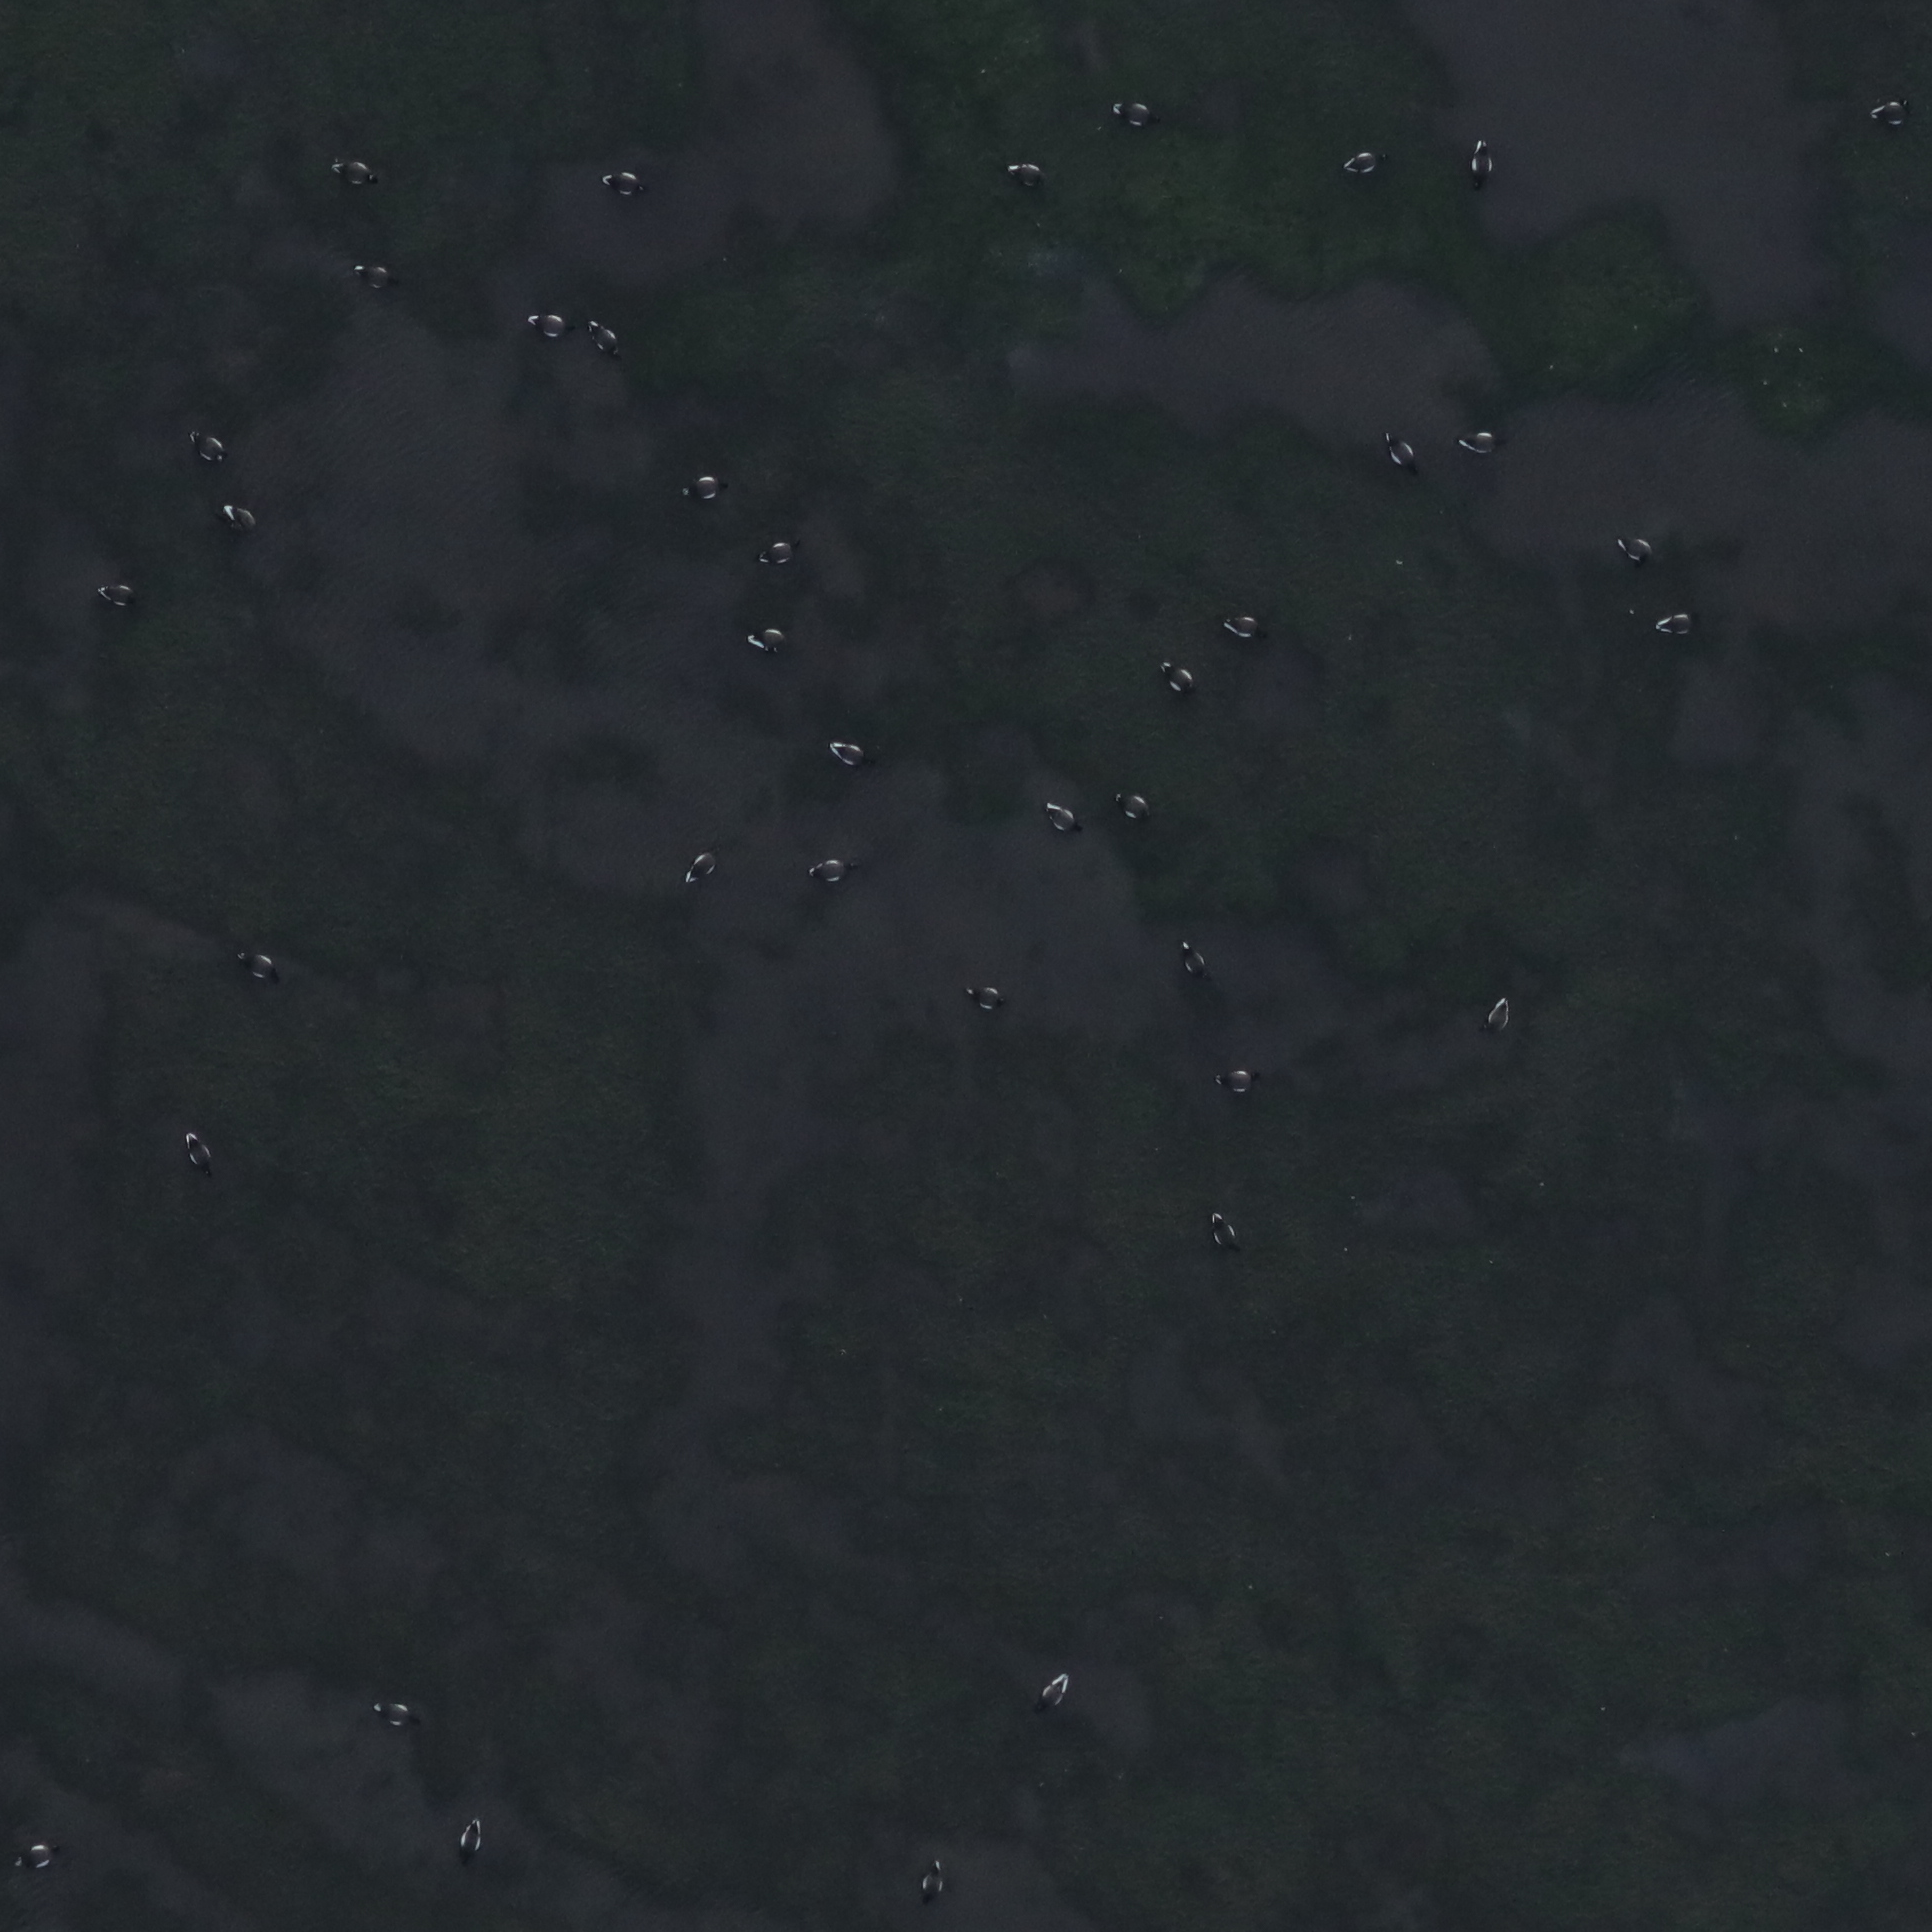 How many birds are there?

39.